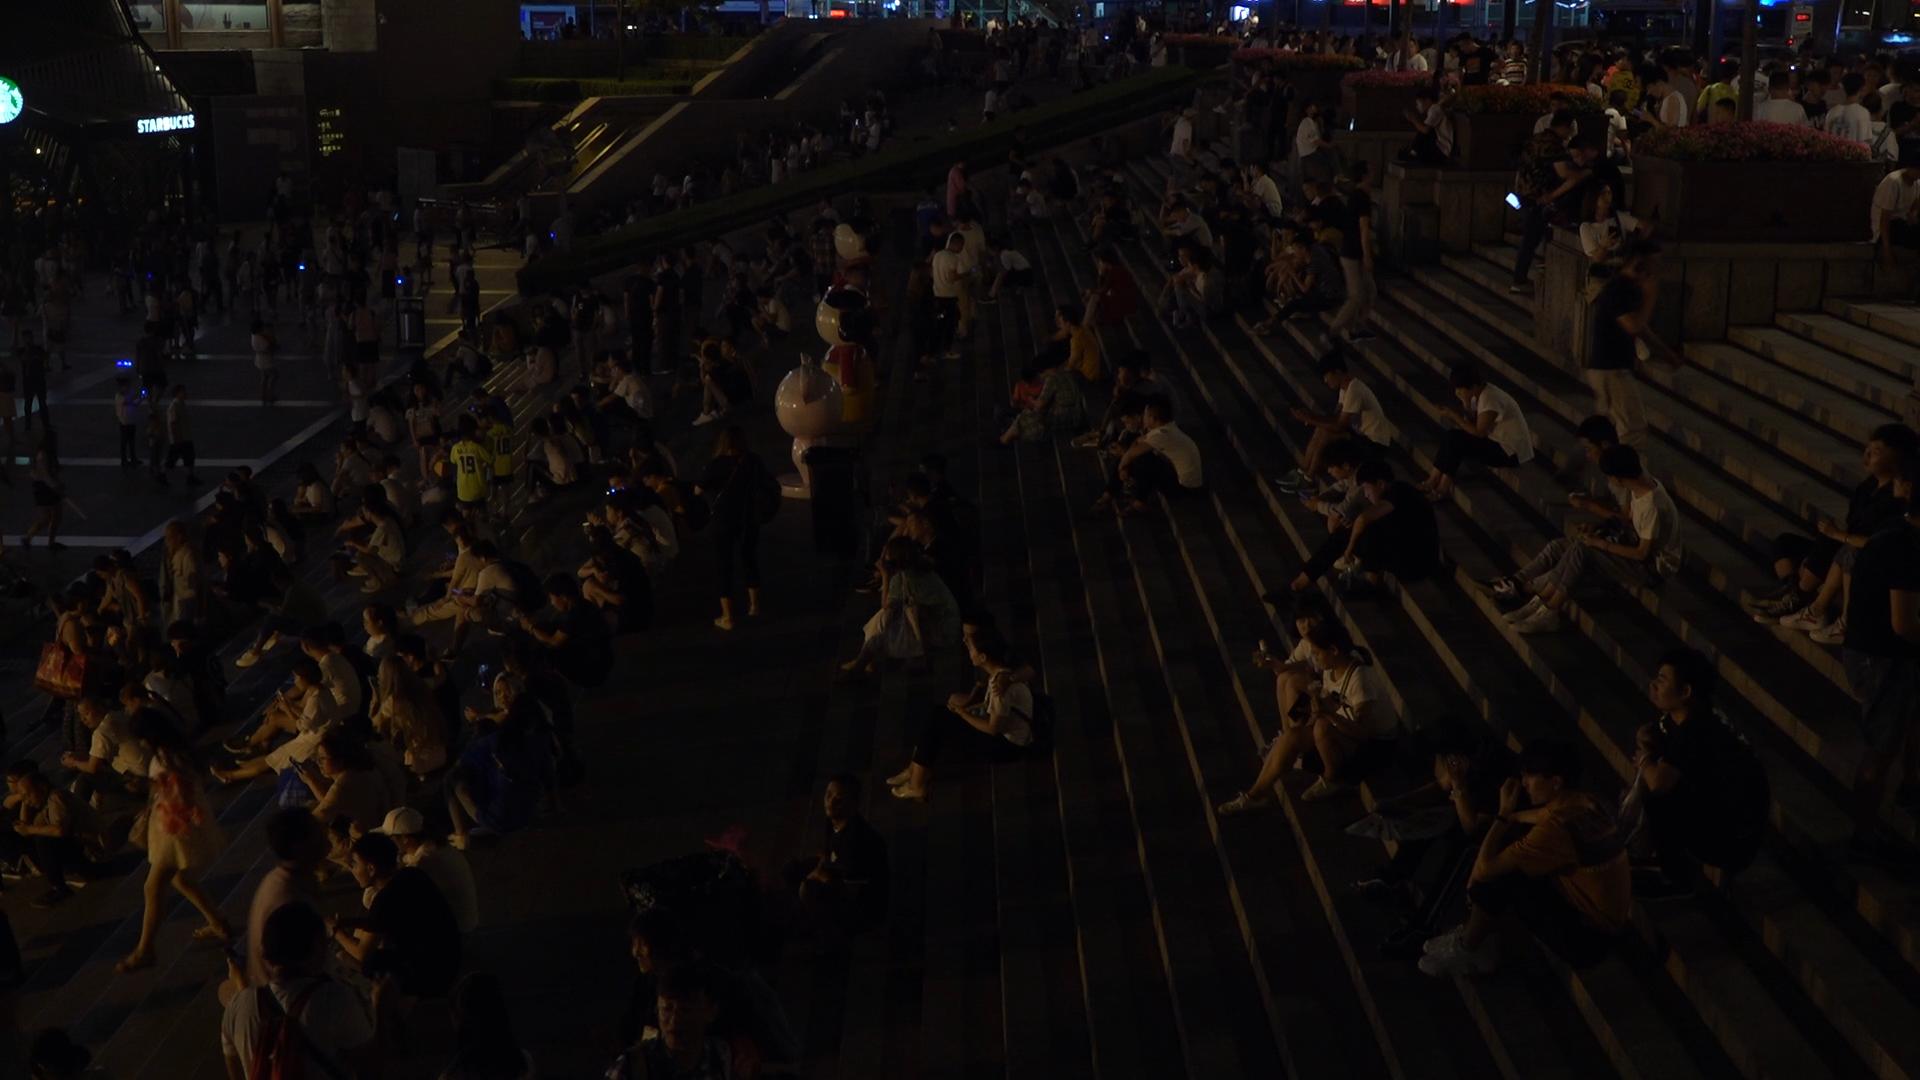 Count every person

358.